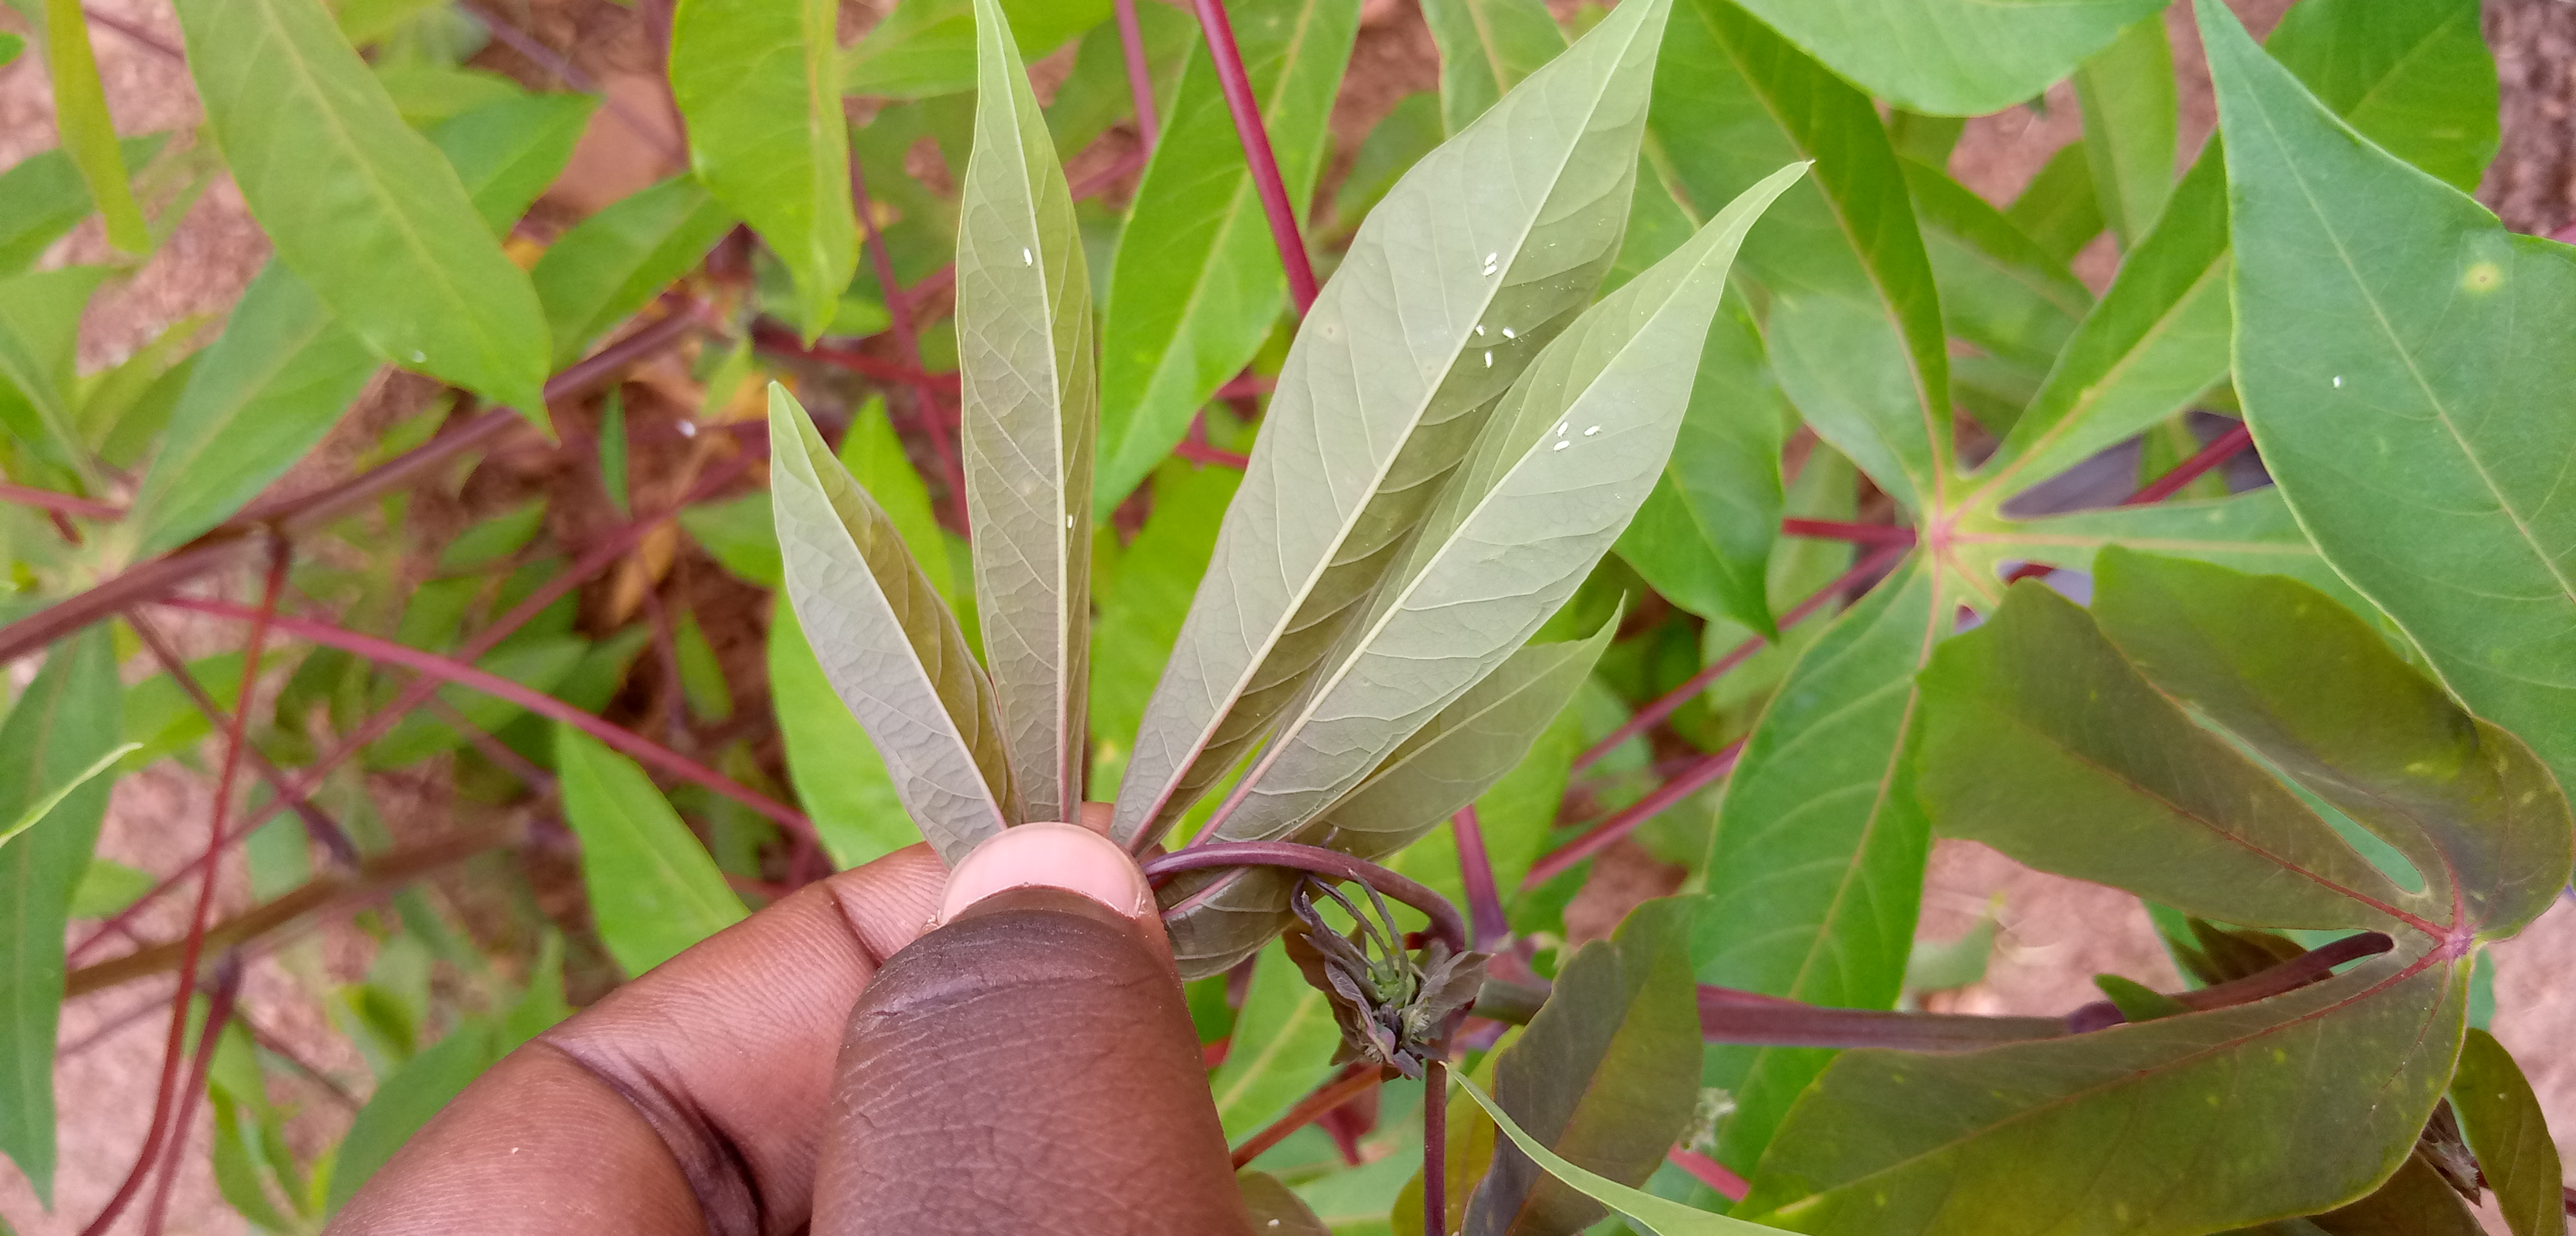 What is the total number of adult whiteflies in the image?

11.